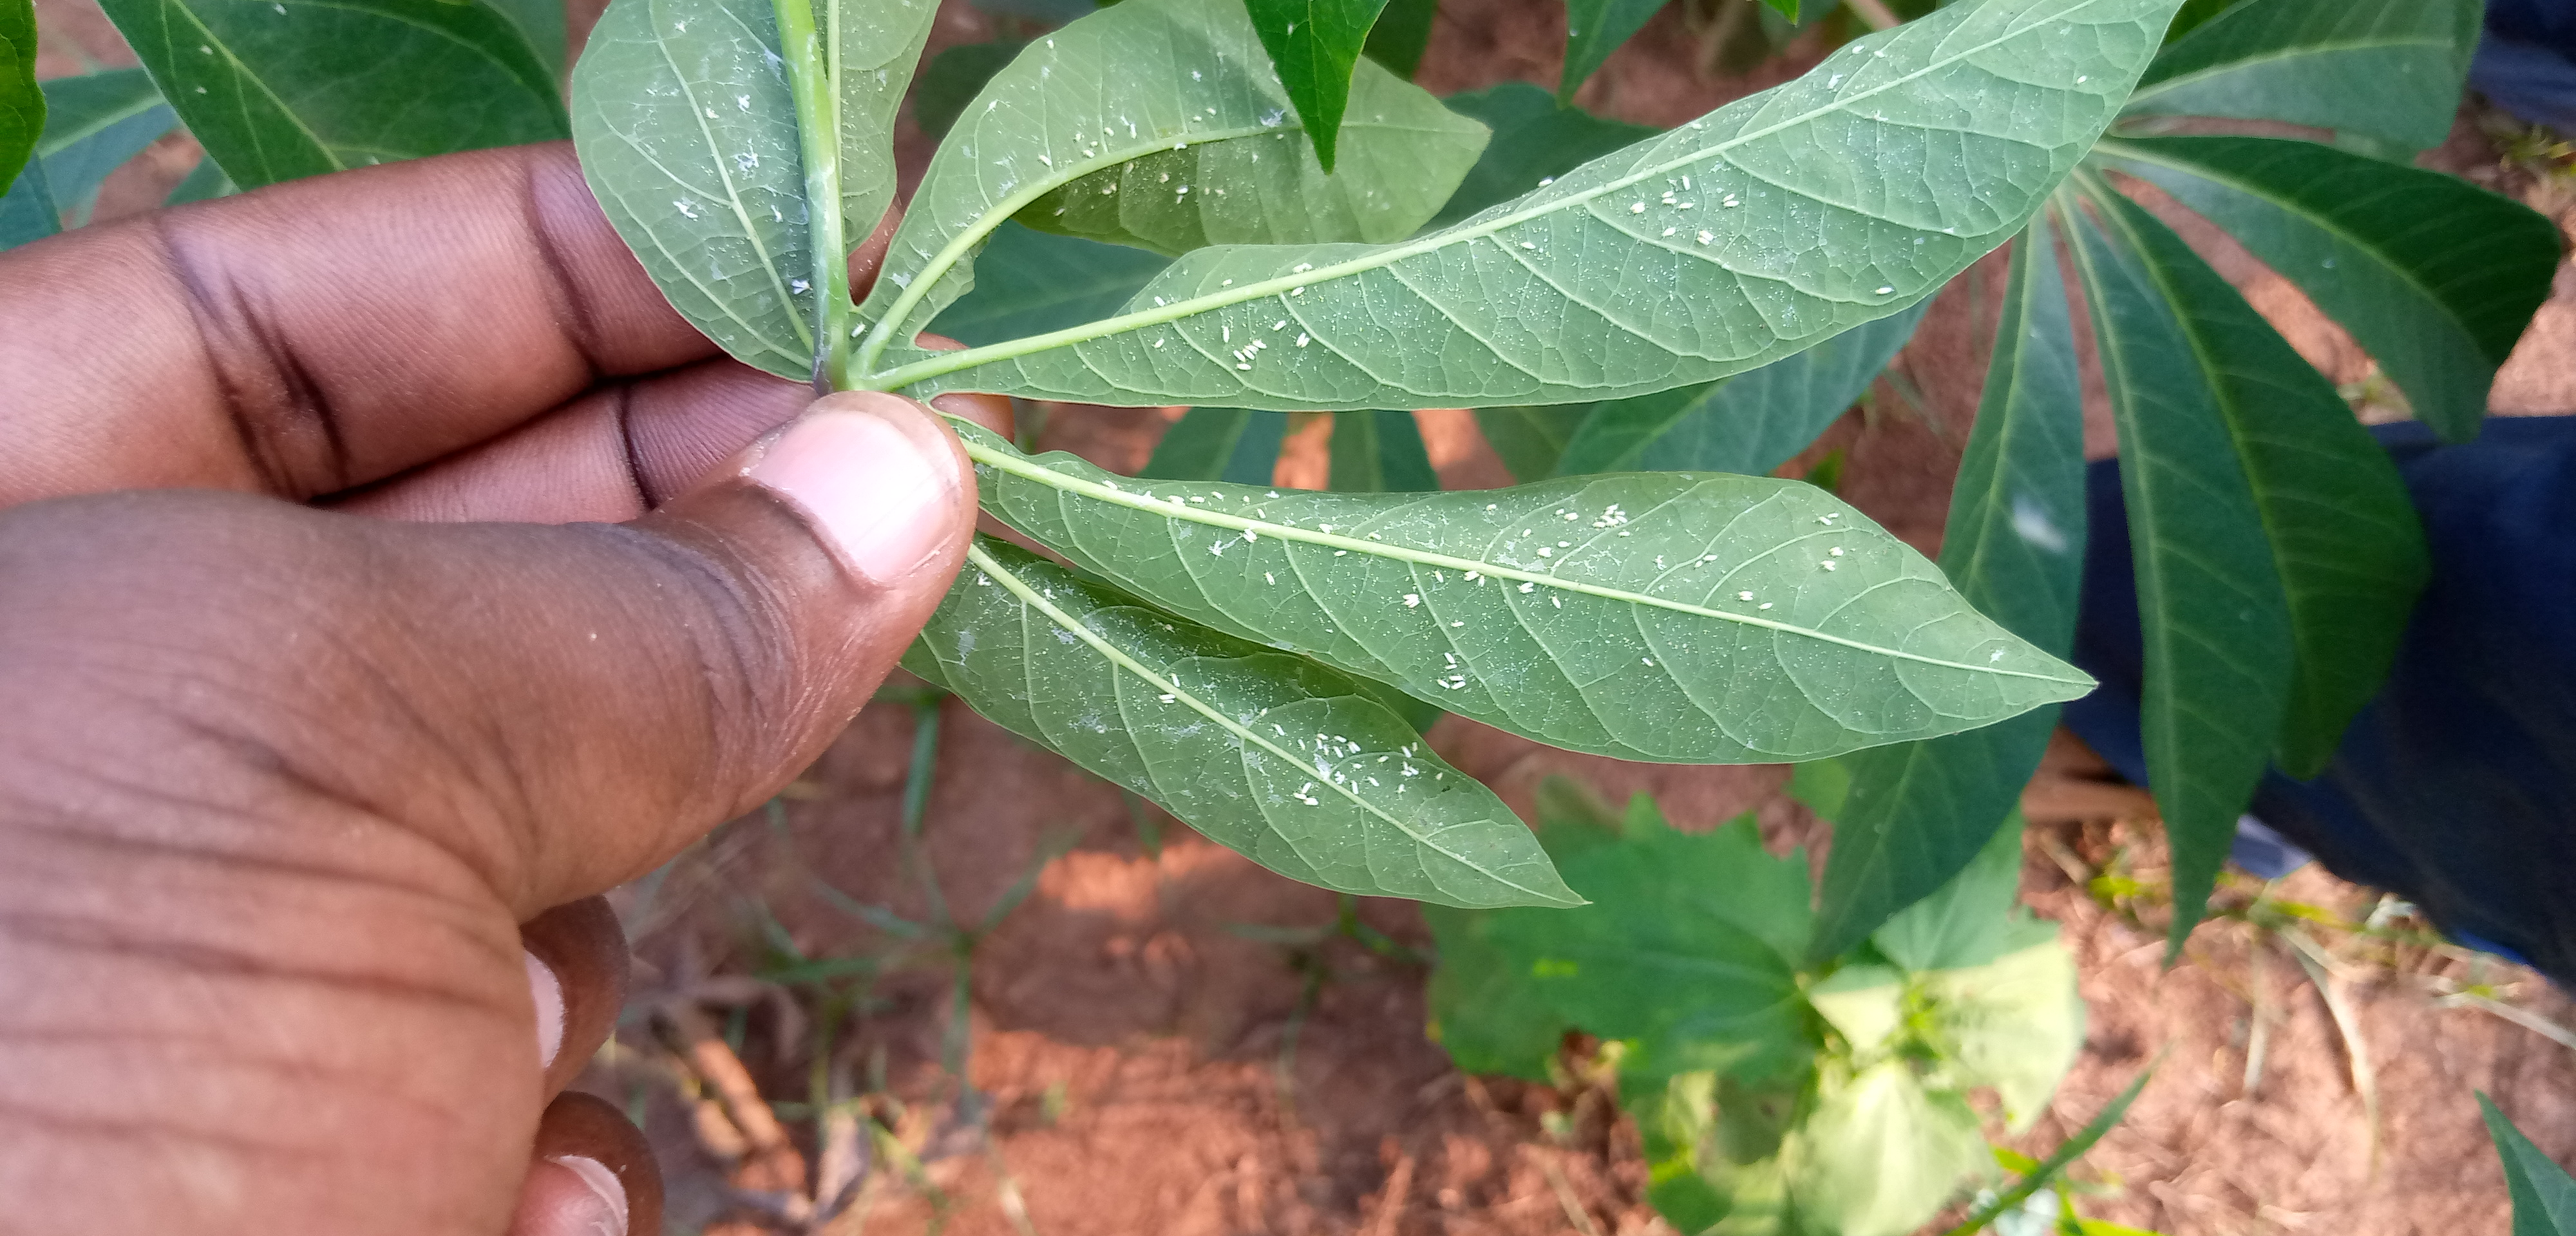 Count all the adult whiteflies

153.